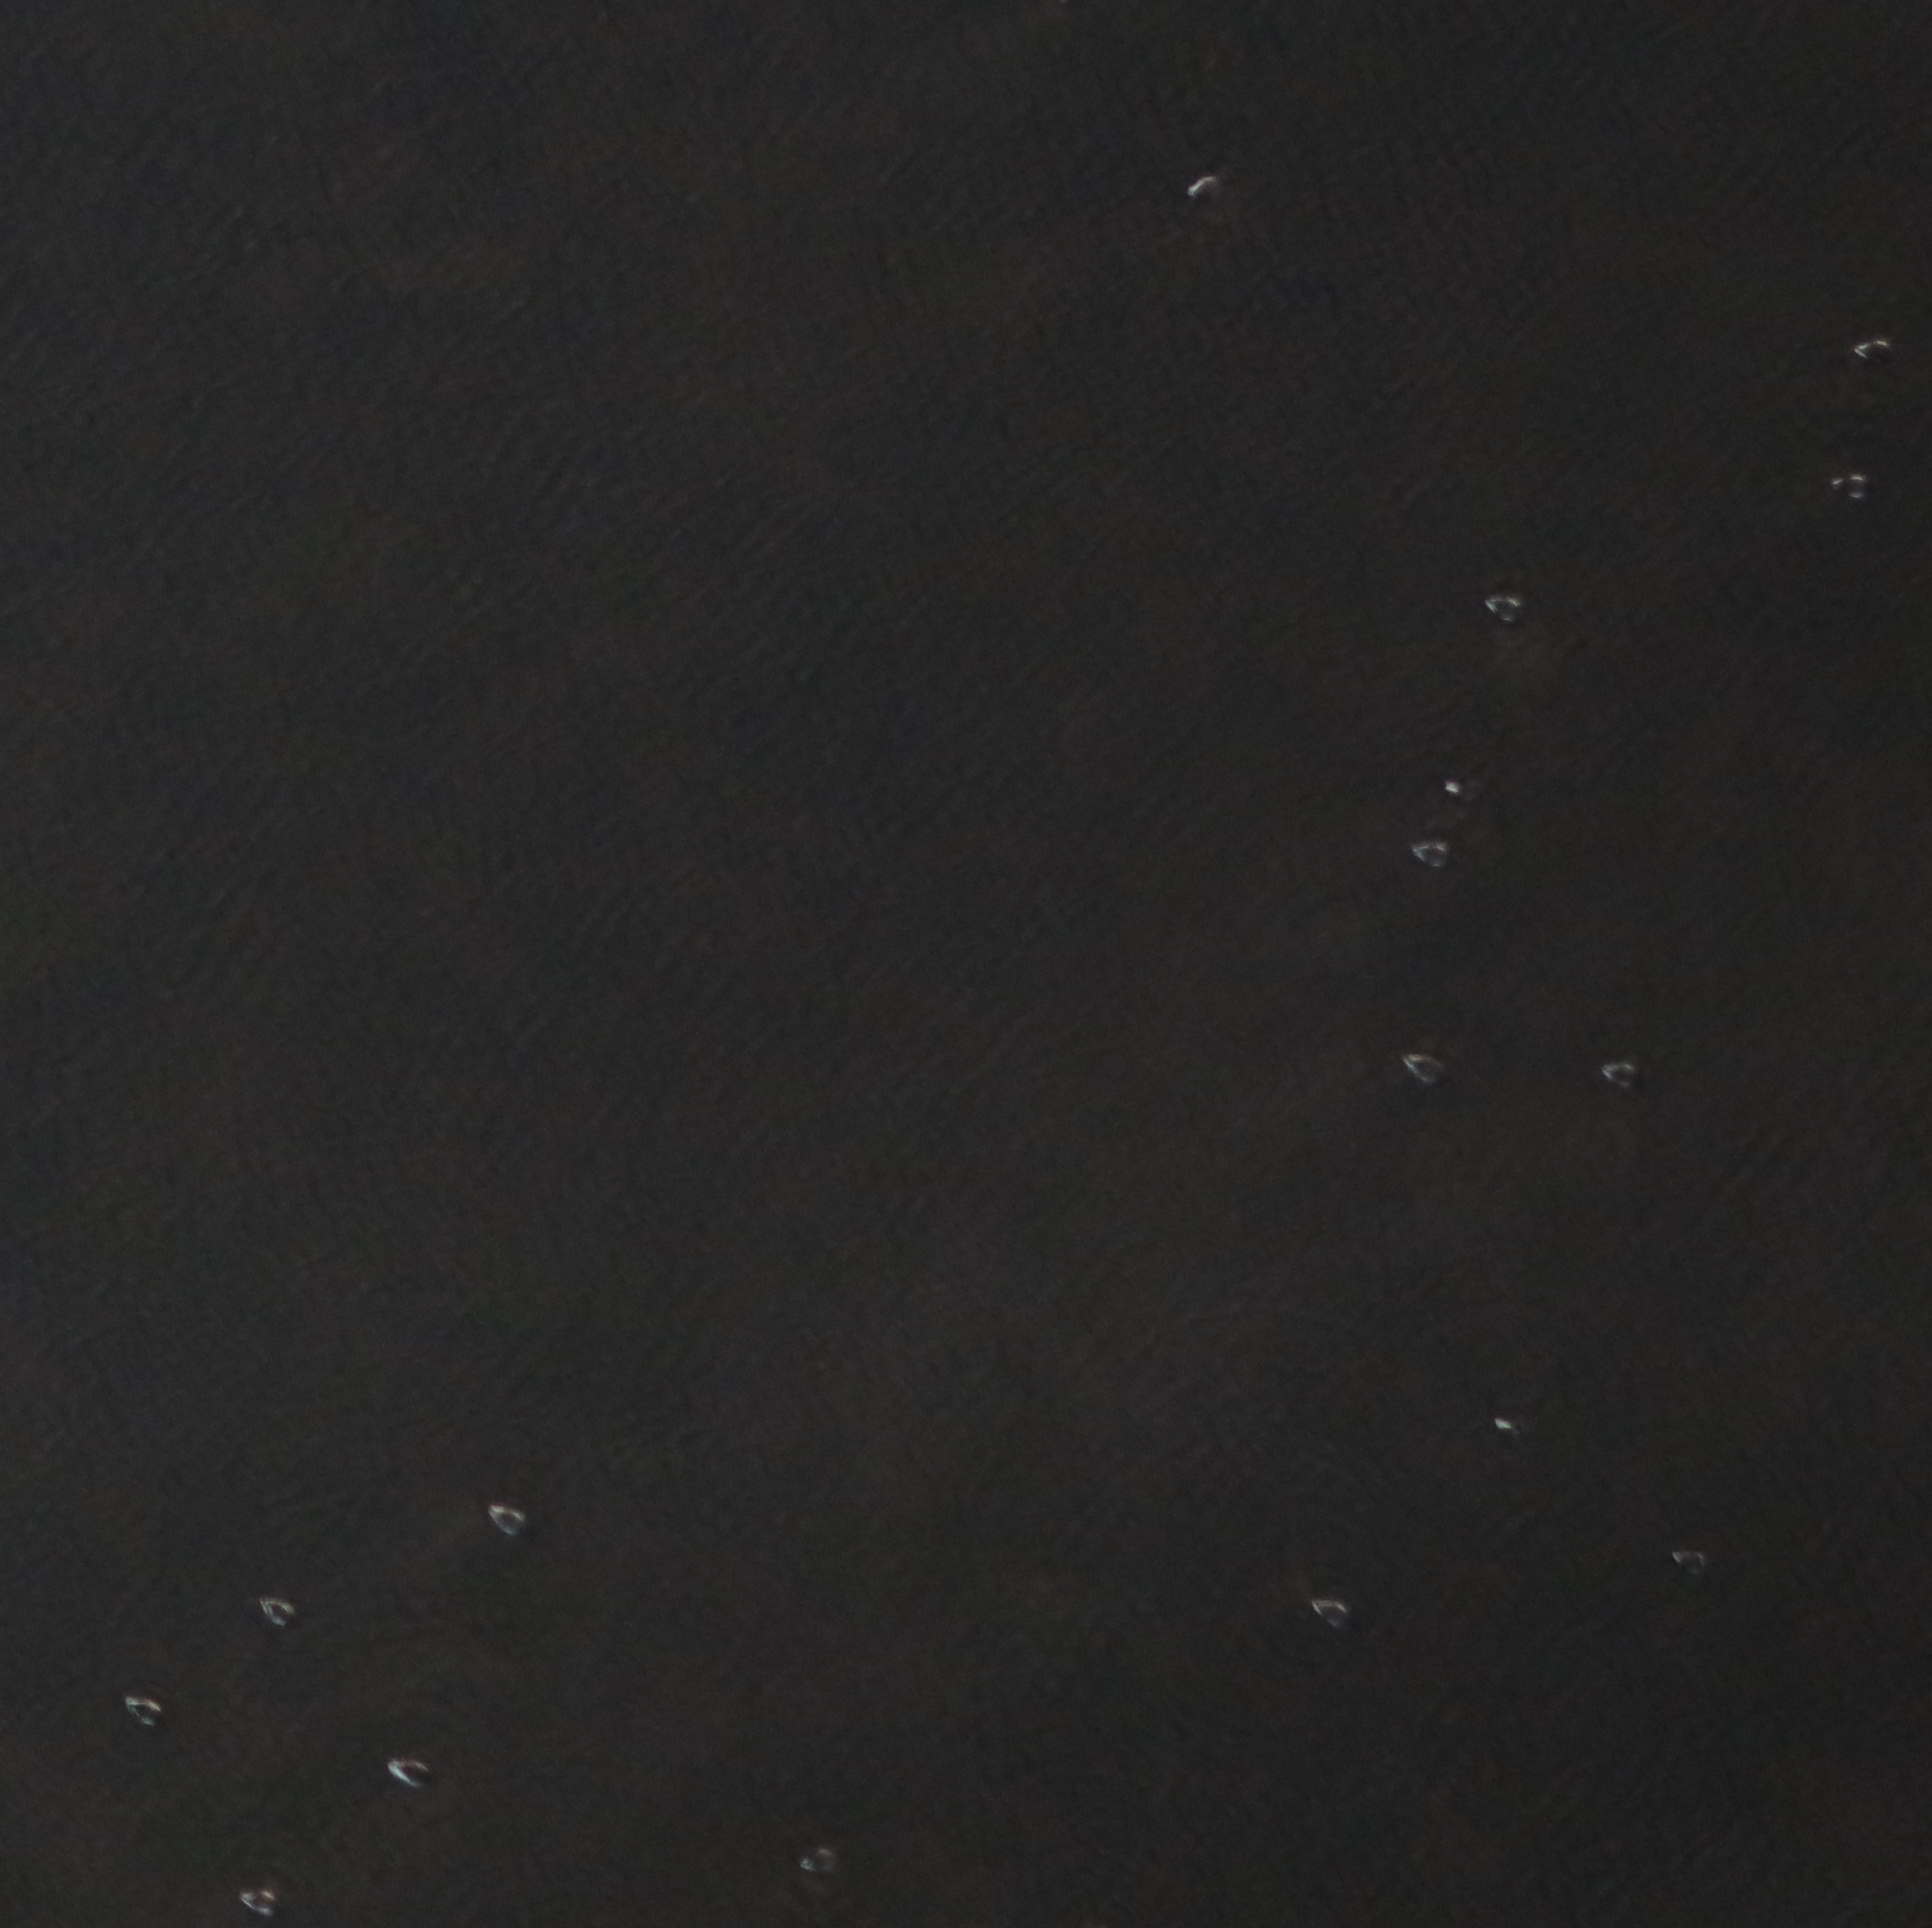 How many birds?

16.